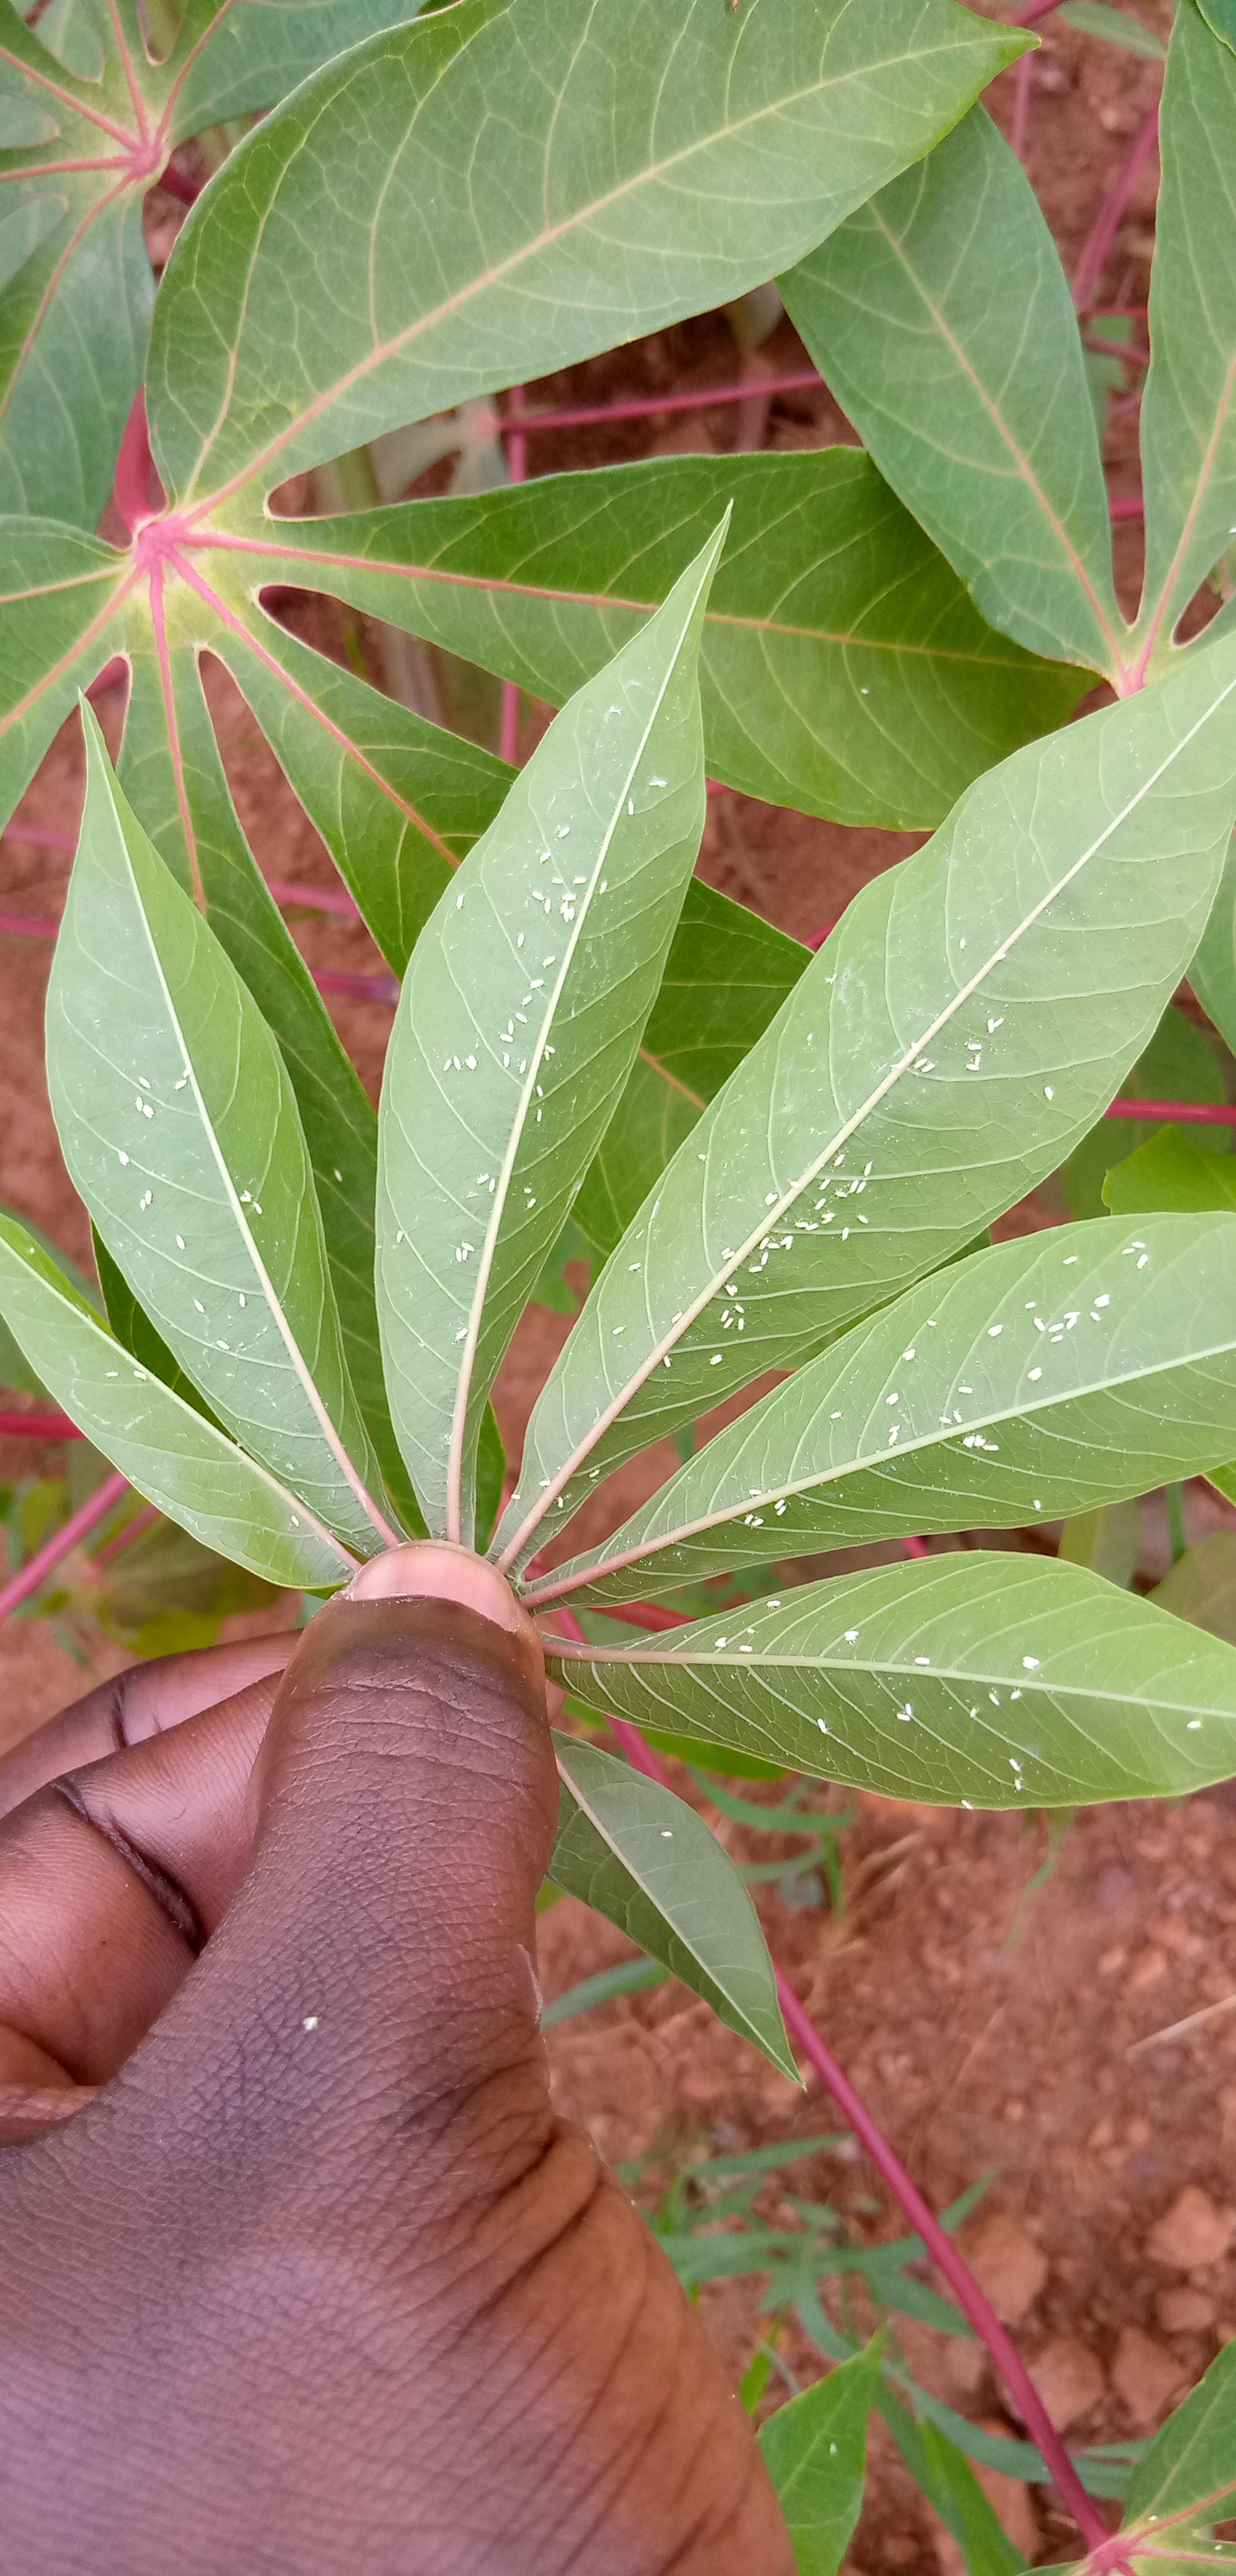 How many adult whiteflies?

173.